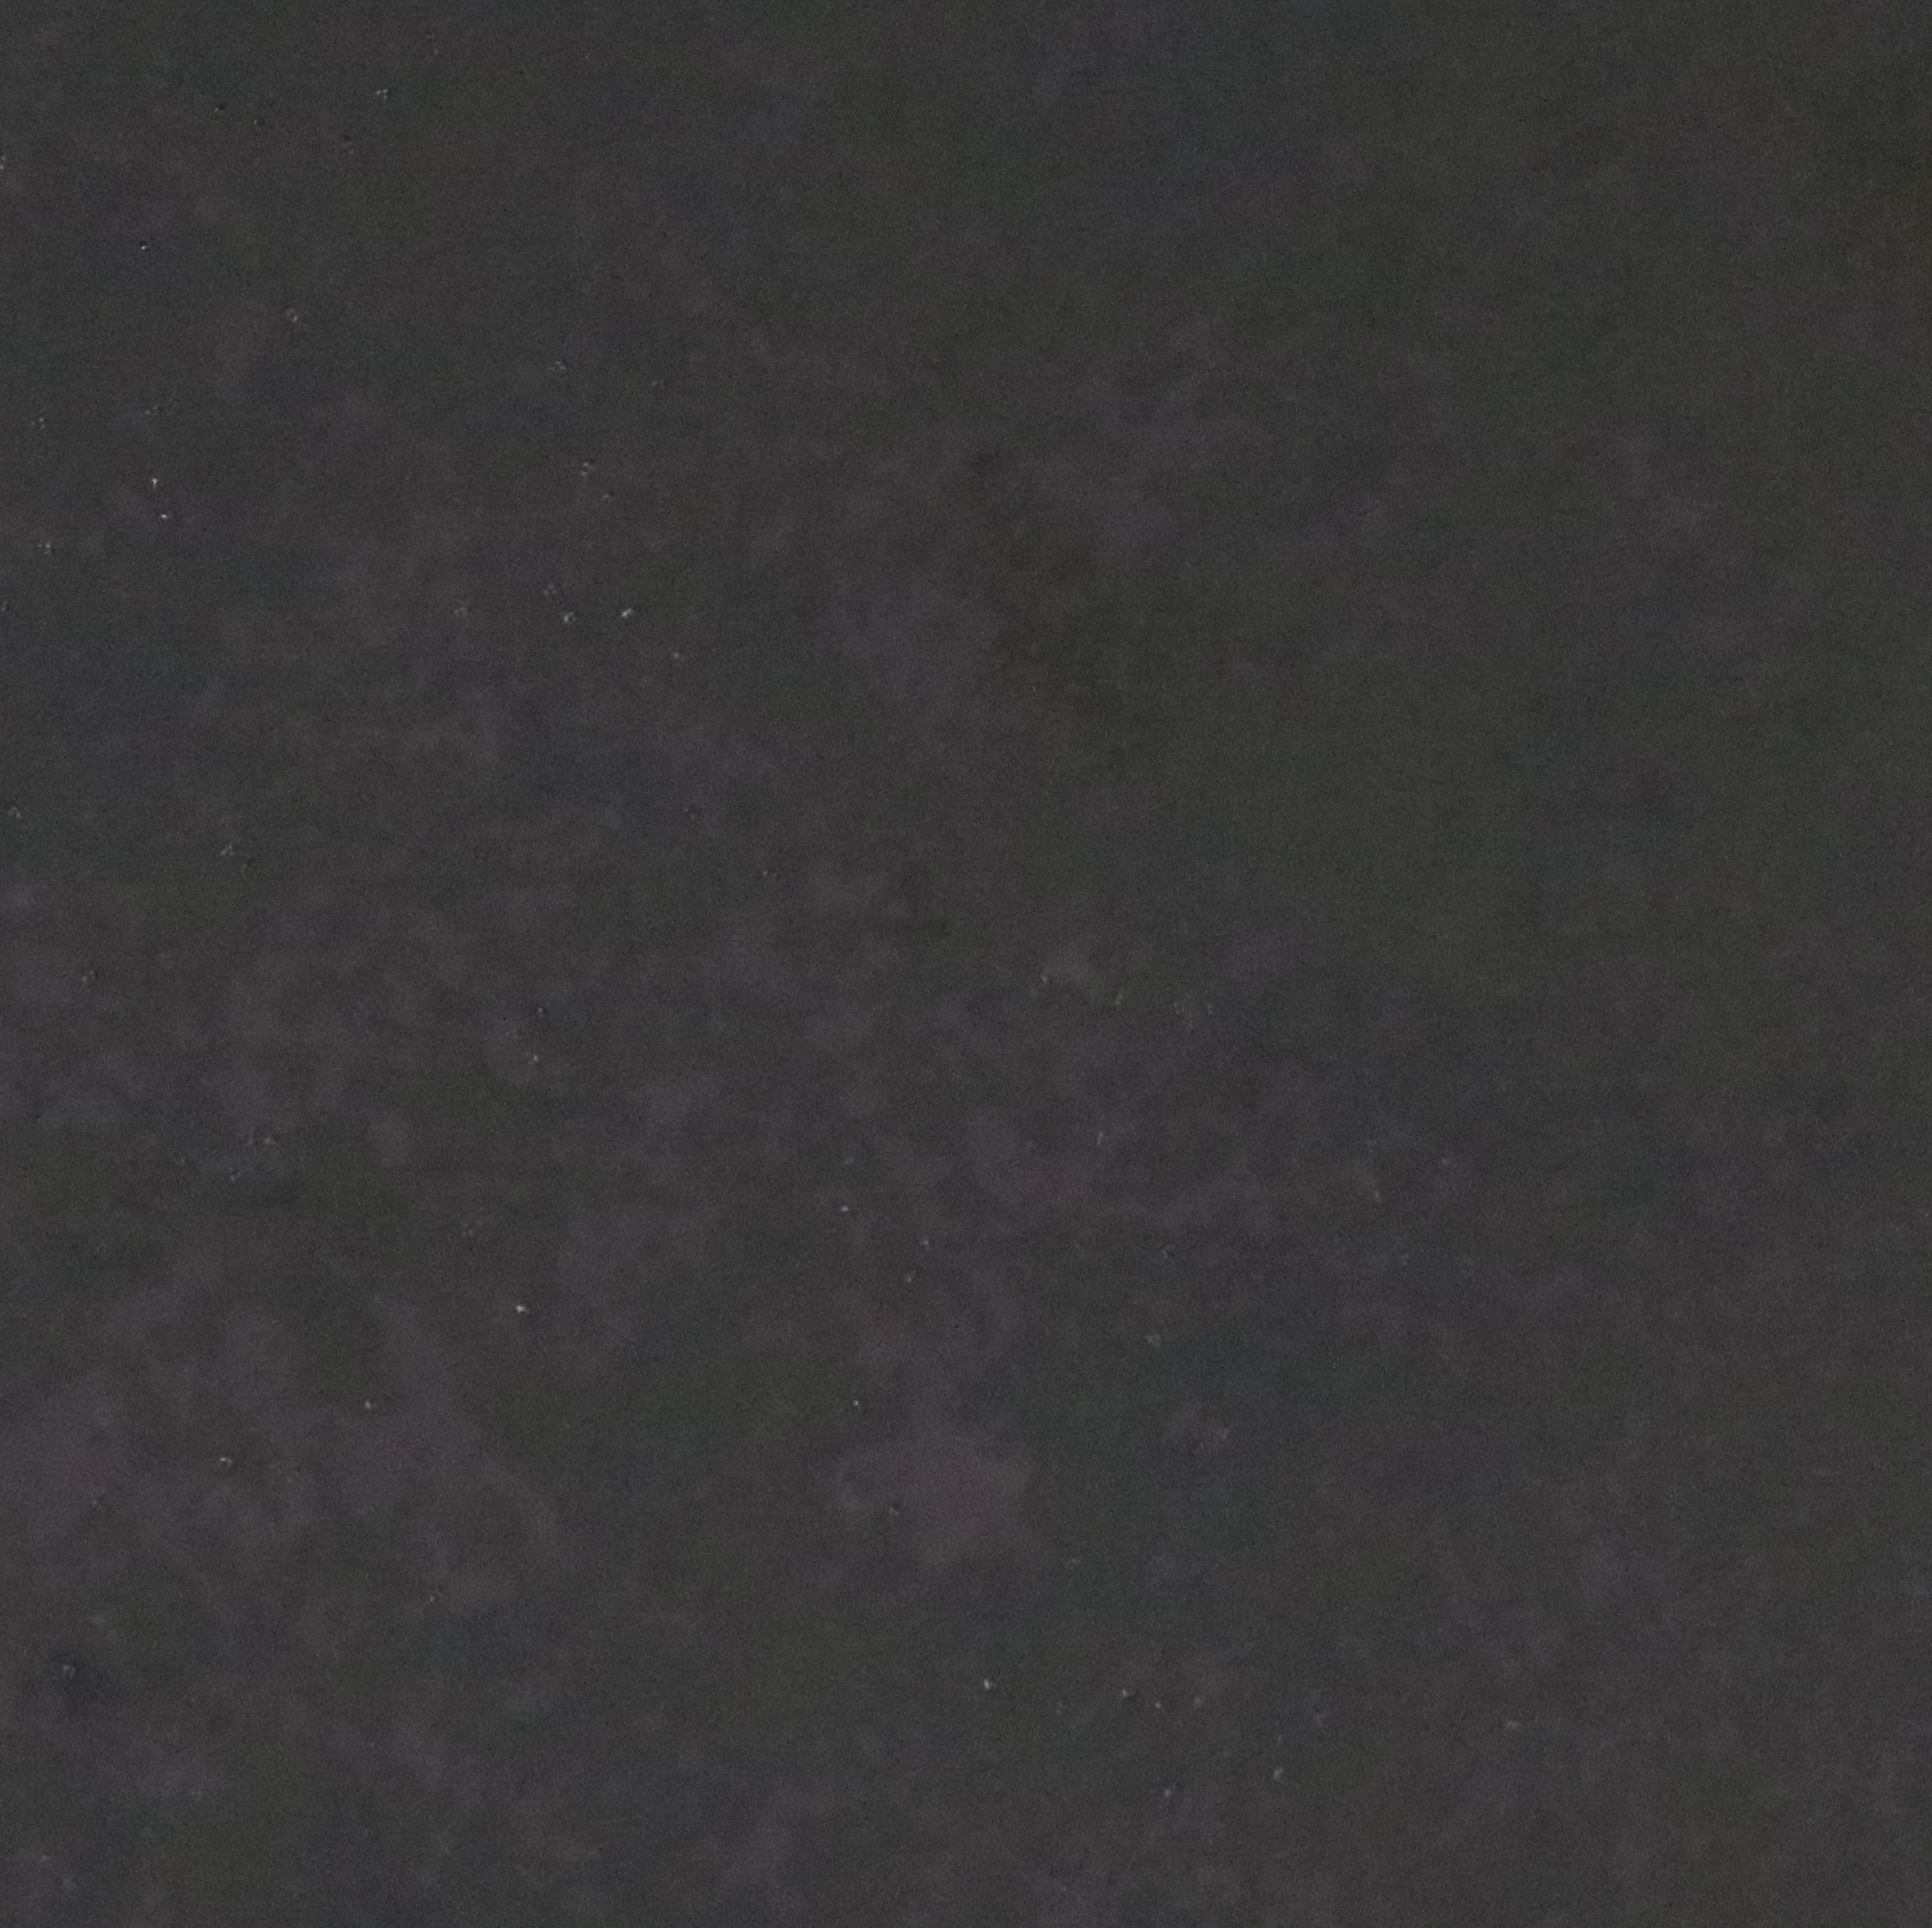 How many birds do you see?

68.